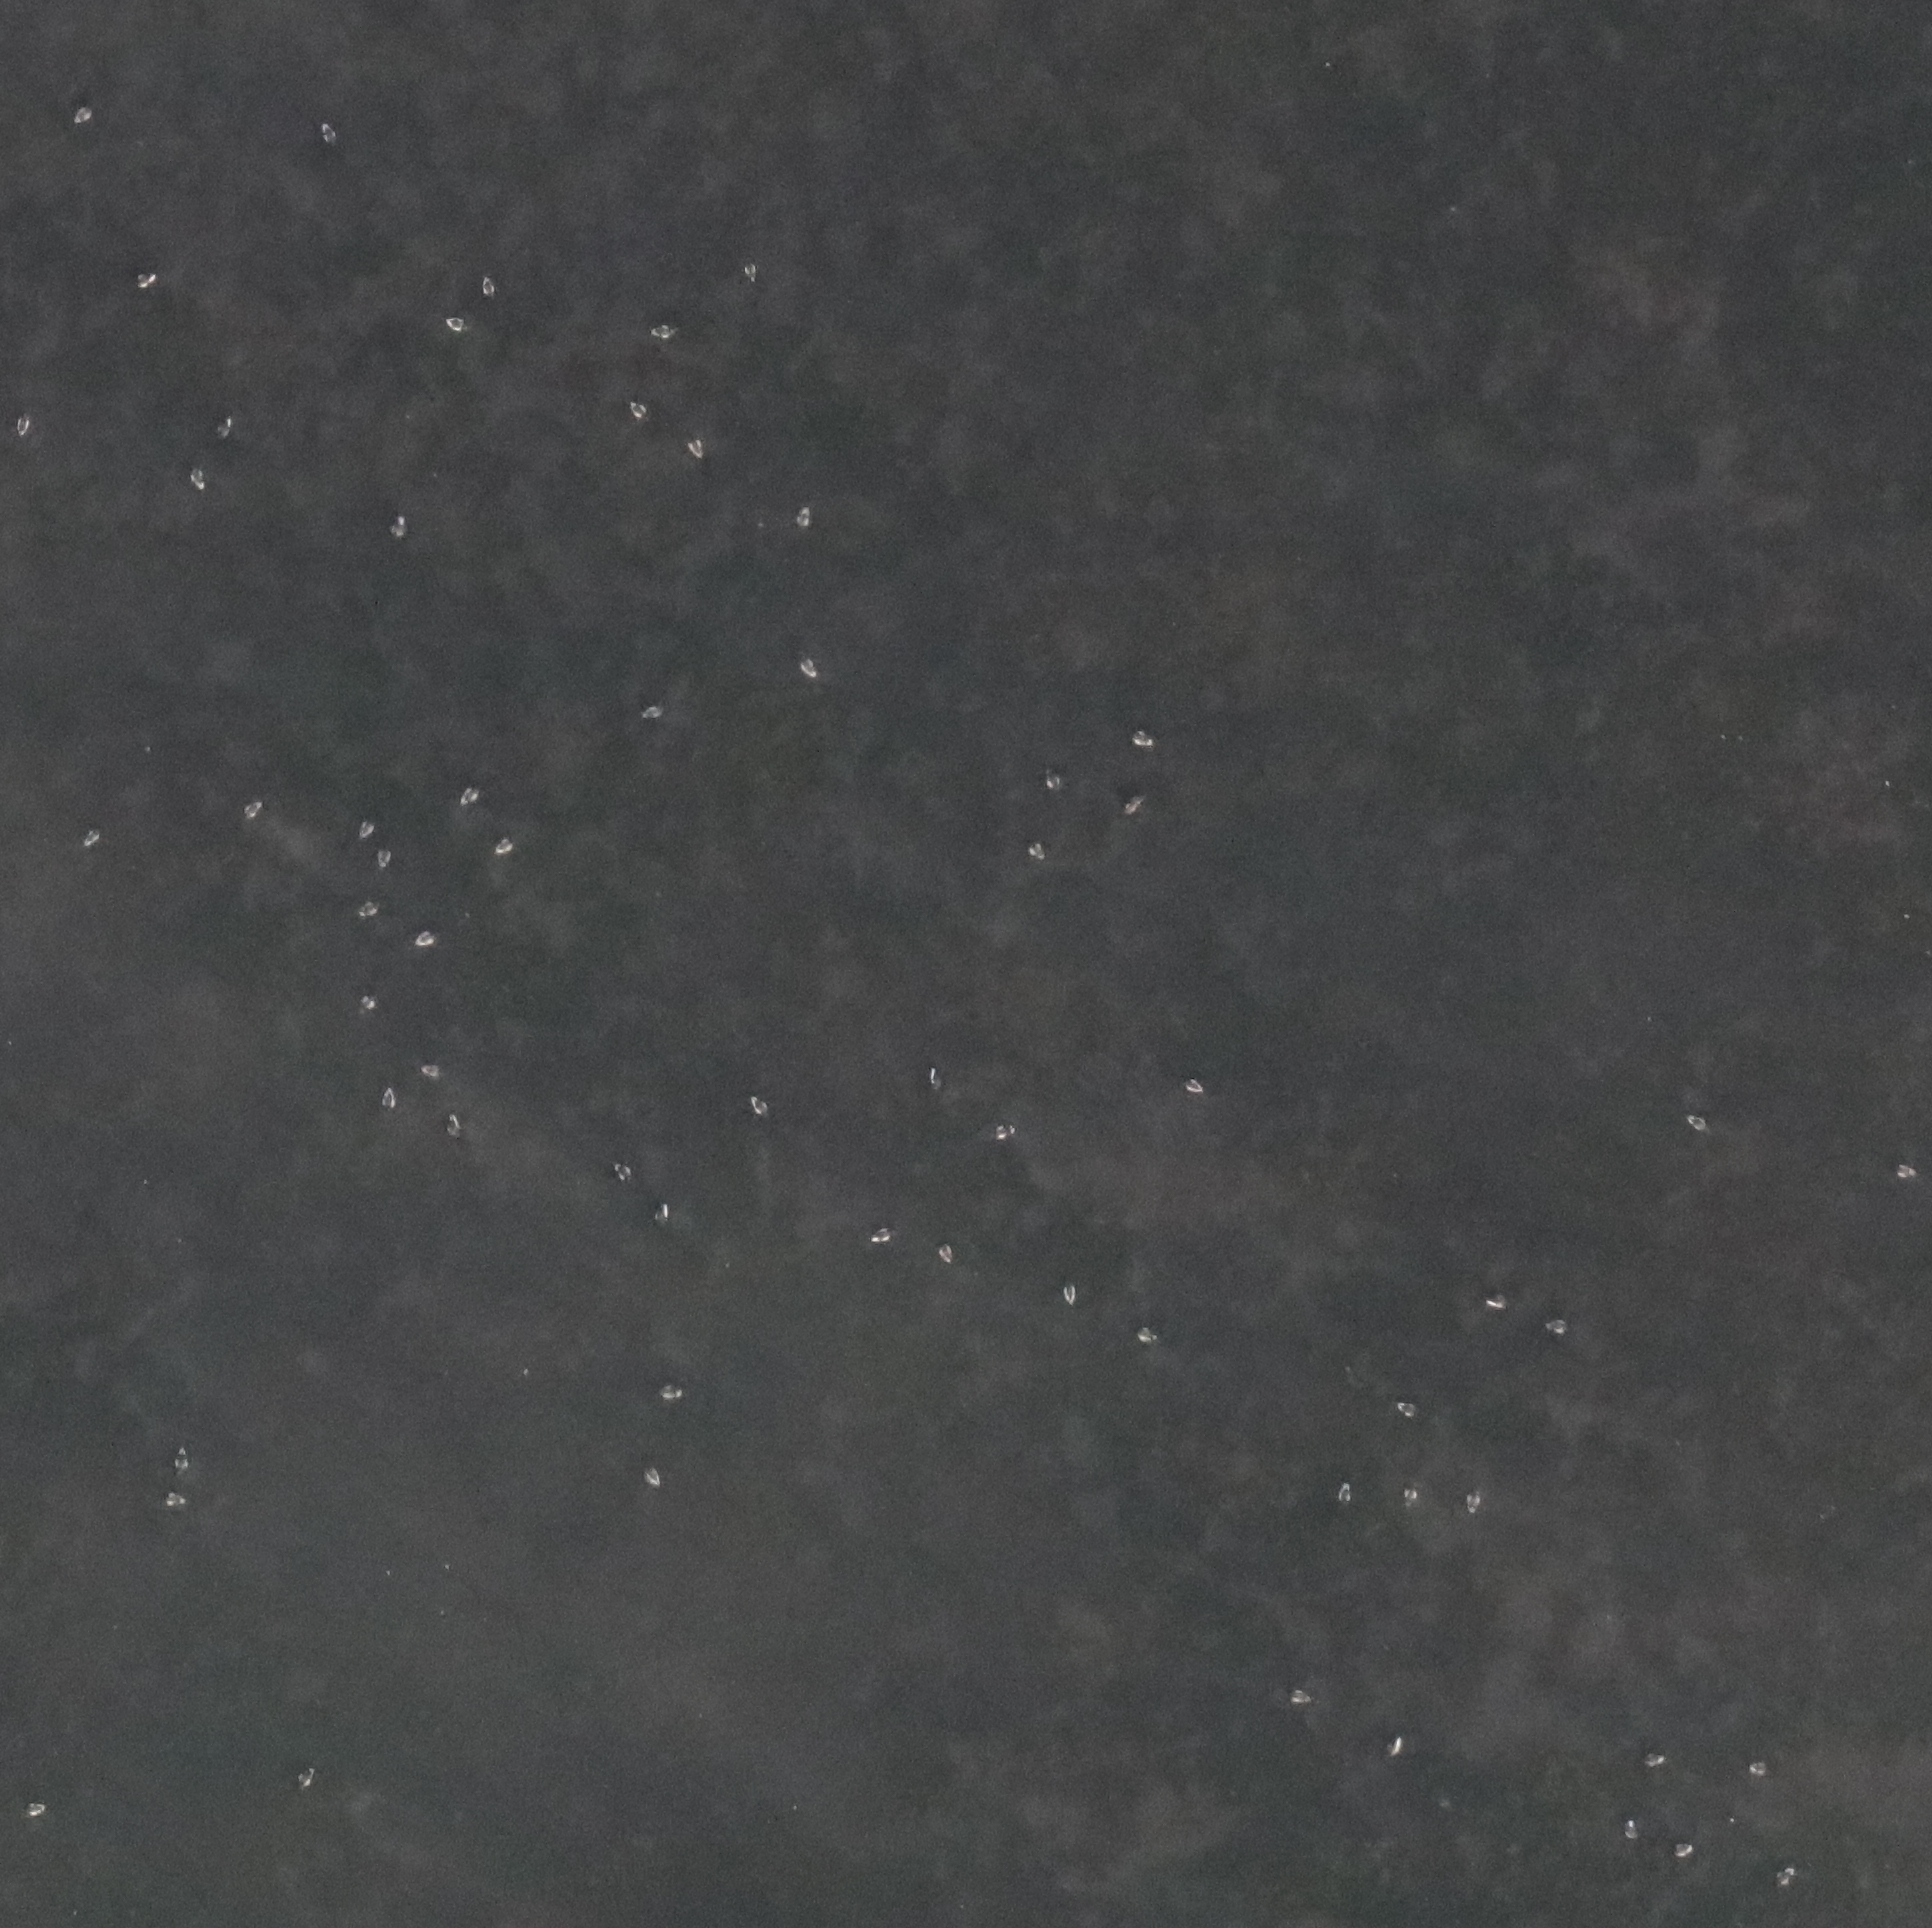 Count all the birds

63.